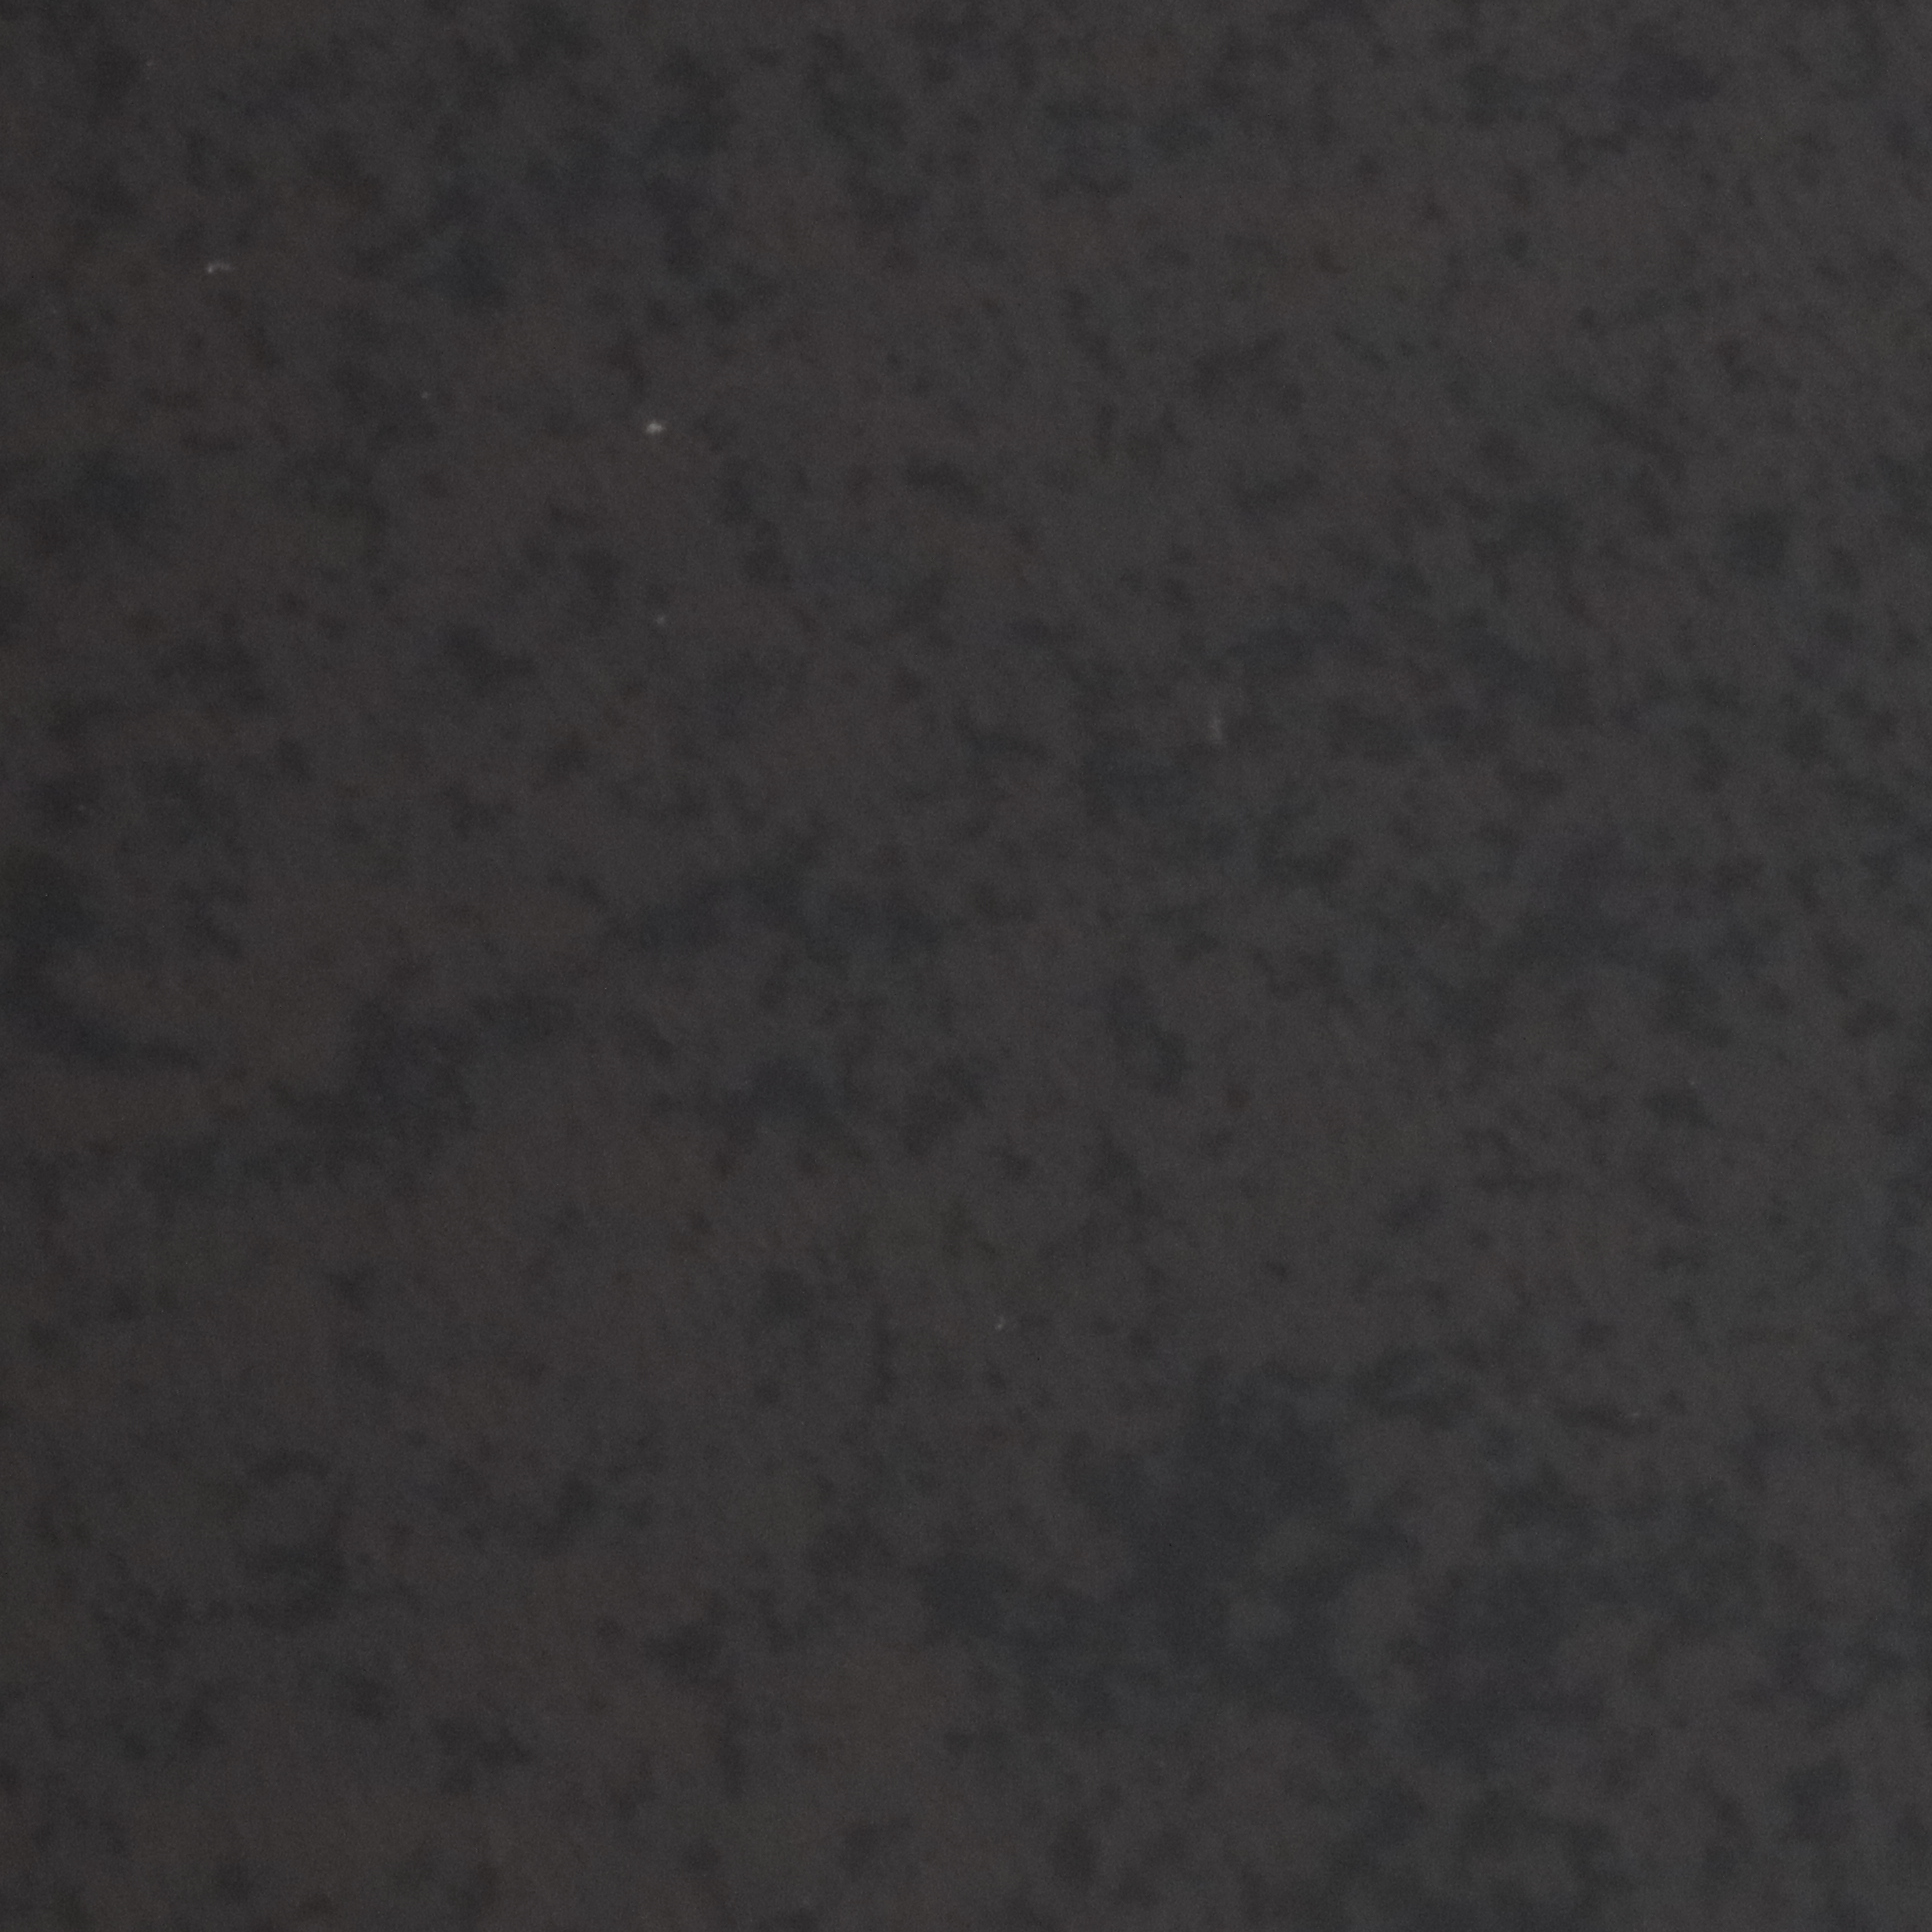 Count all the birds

0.